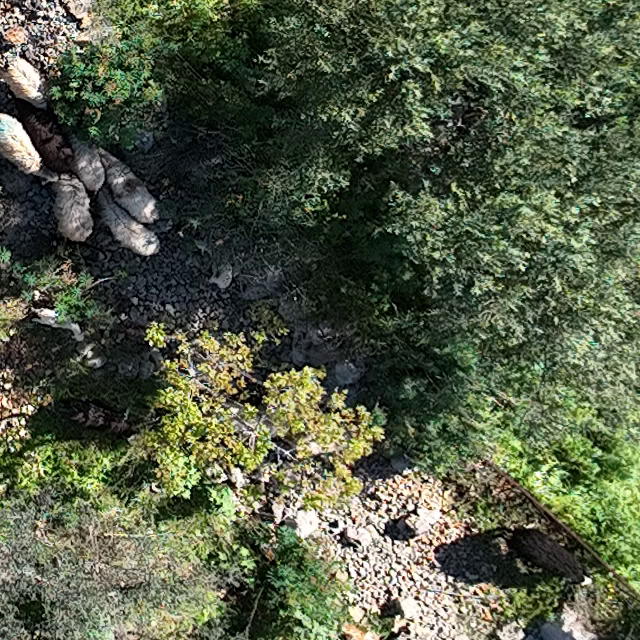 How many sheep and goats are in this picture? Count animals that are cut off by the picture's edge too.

9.